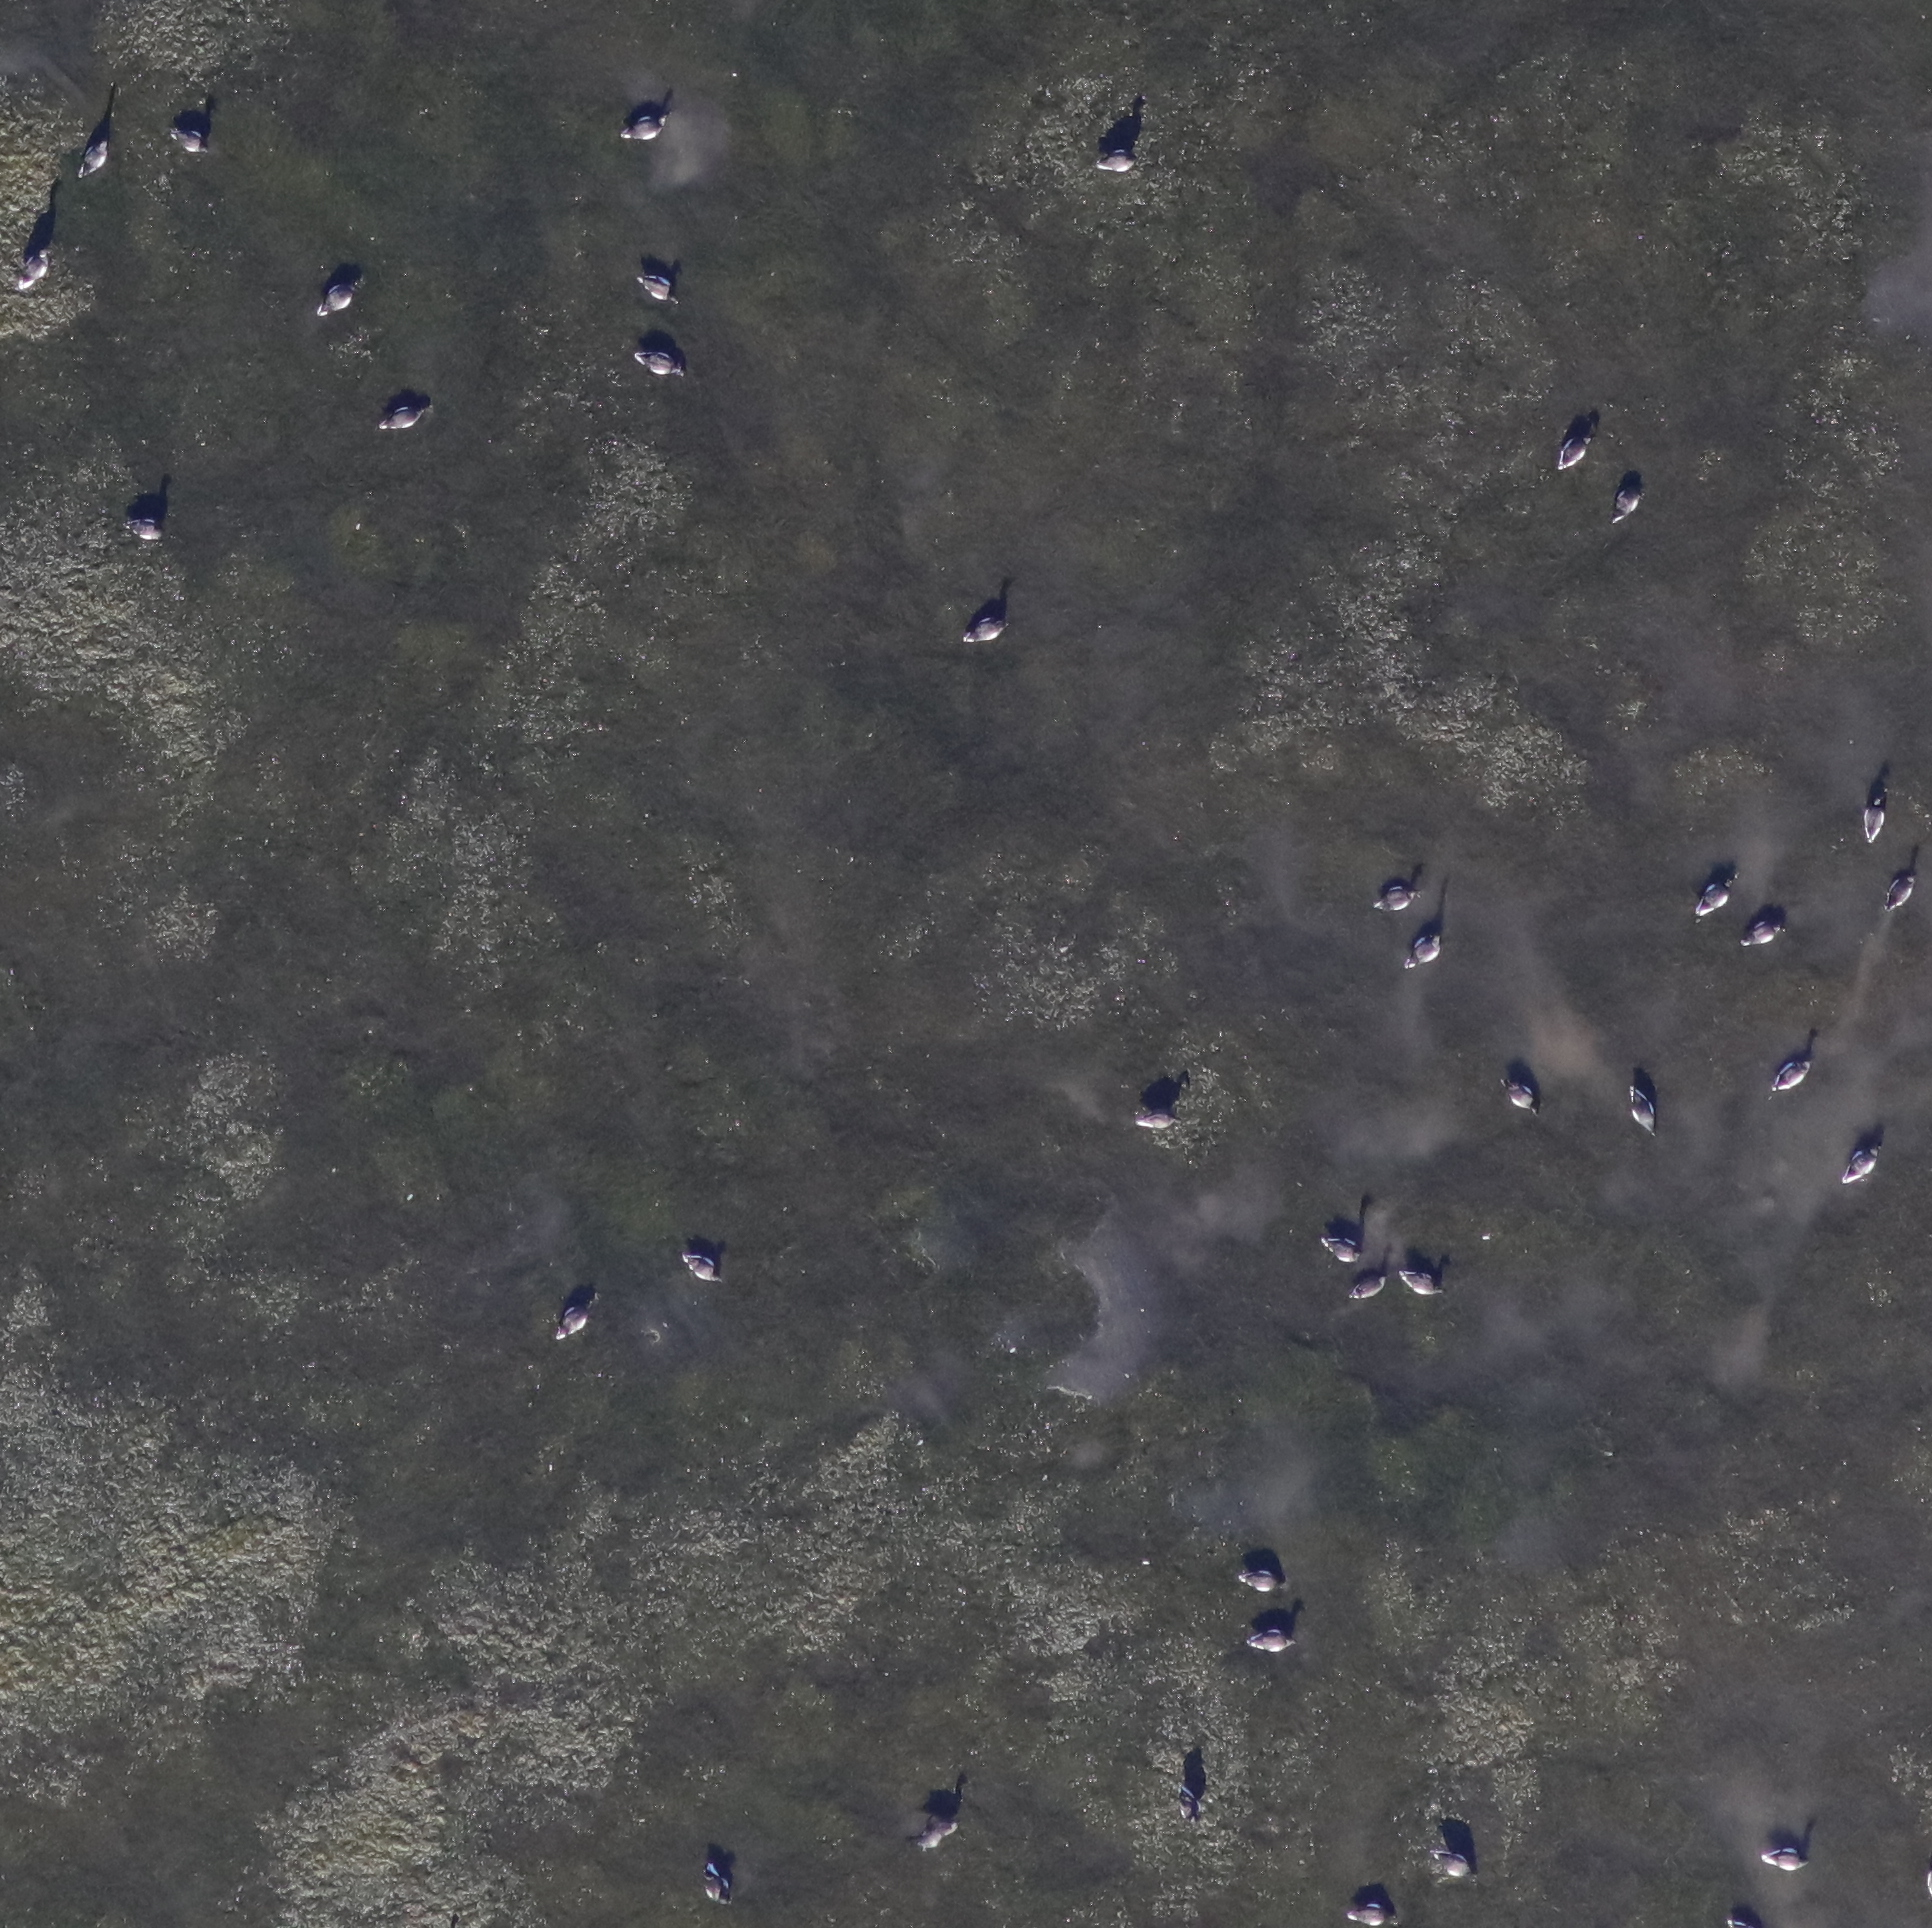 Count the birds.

37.